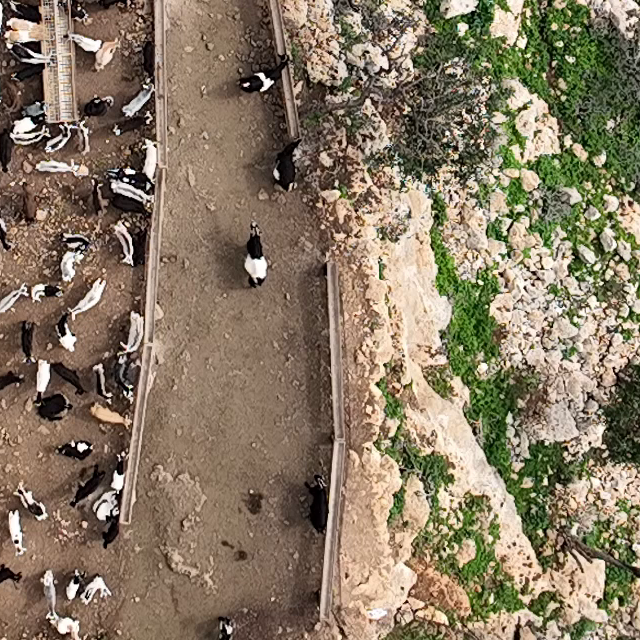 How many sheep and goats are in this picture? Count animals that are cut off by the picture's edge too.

62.